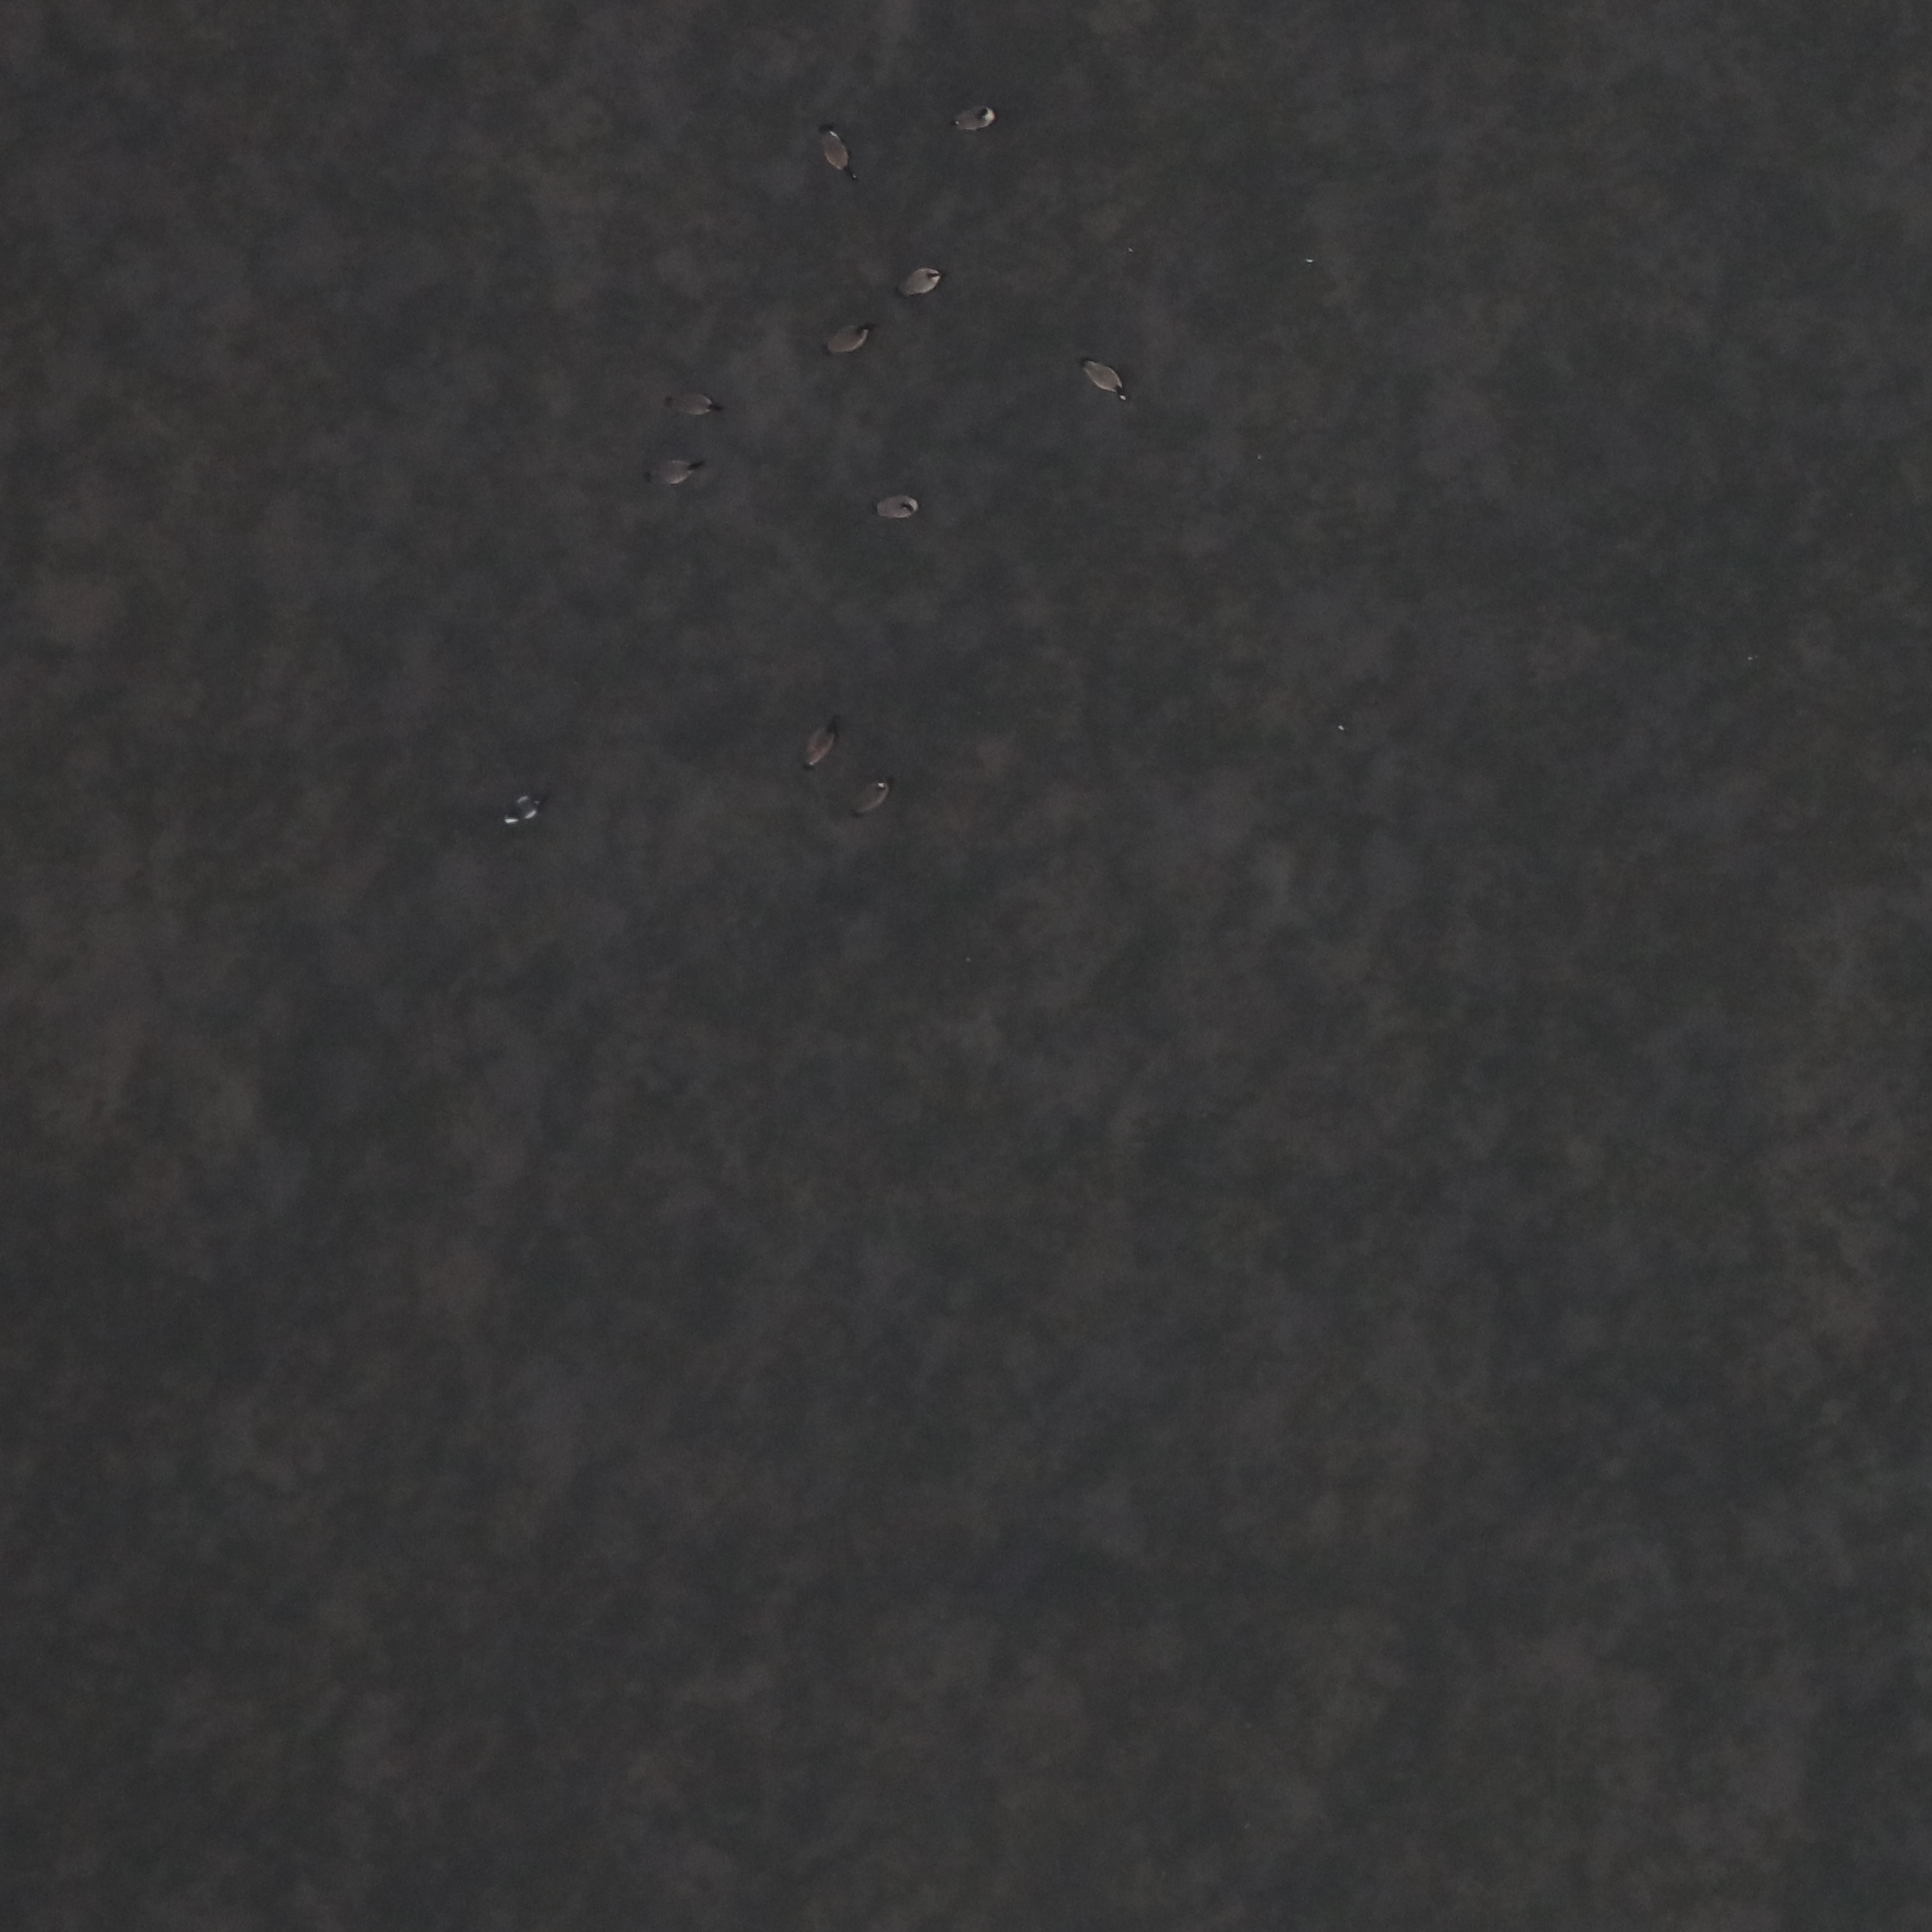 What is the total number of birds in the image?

11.